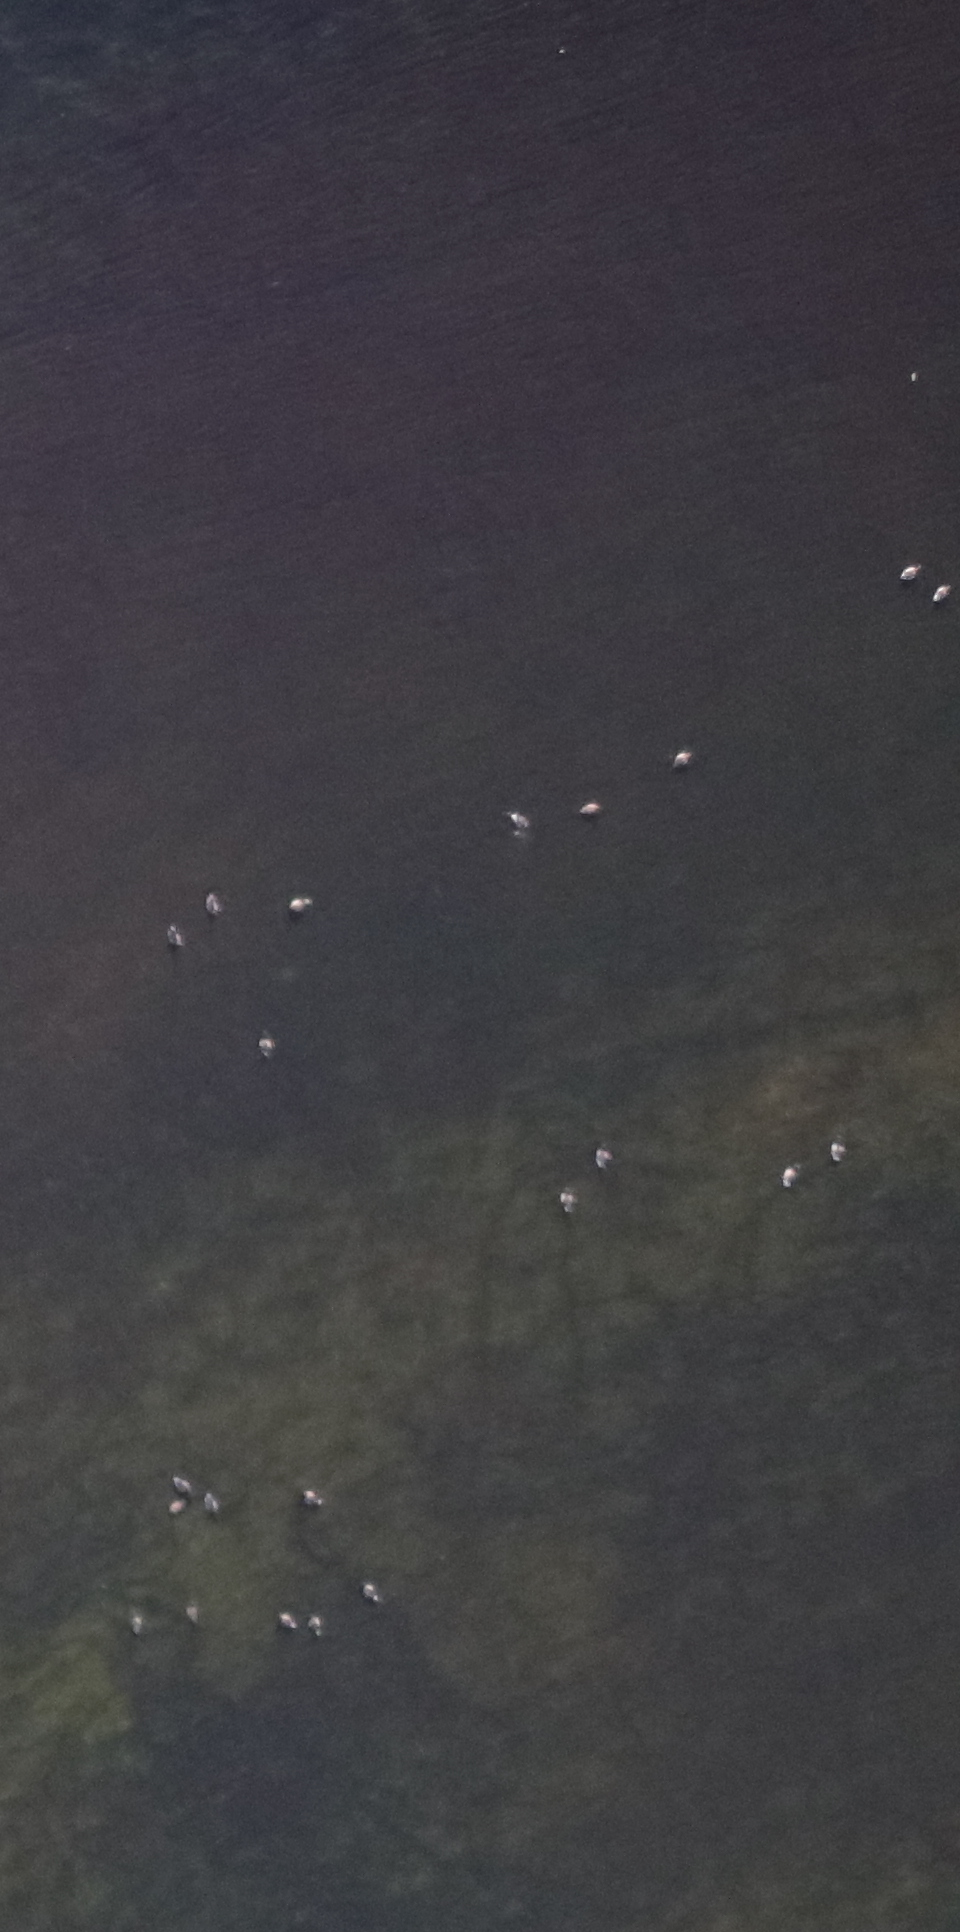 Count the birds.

22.